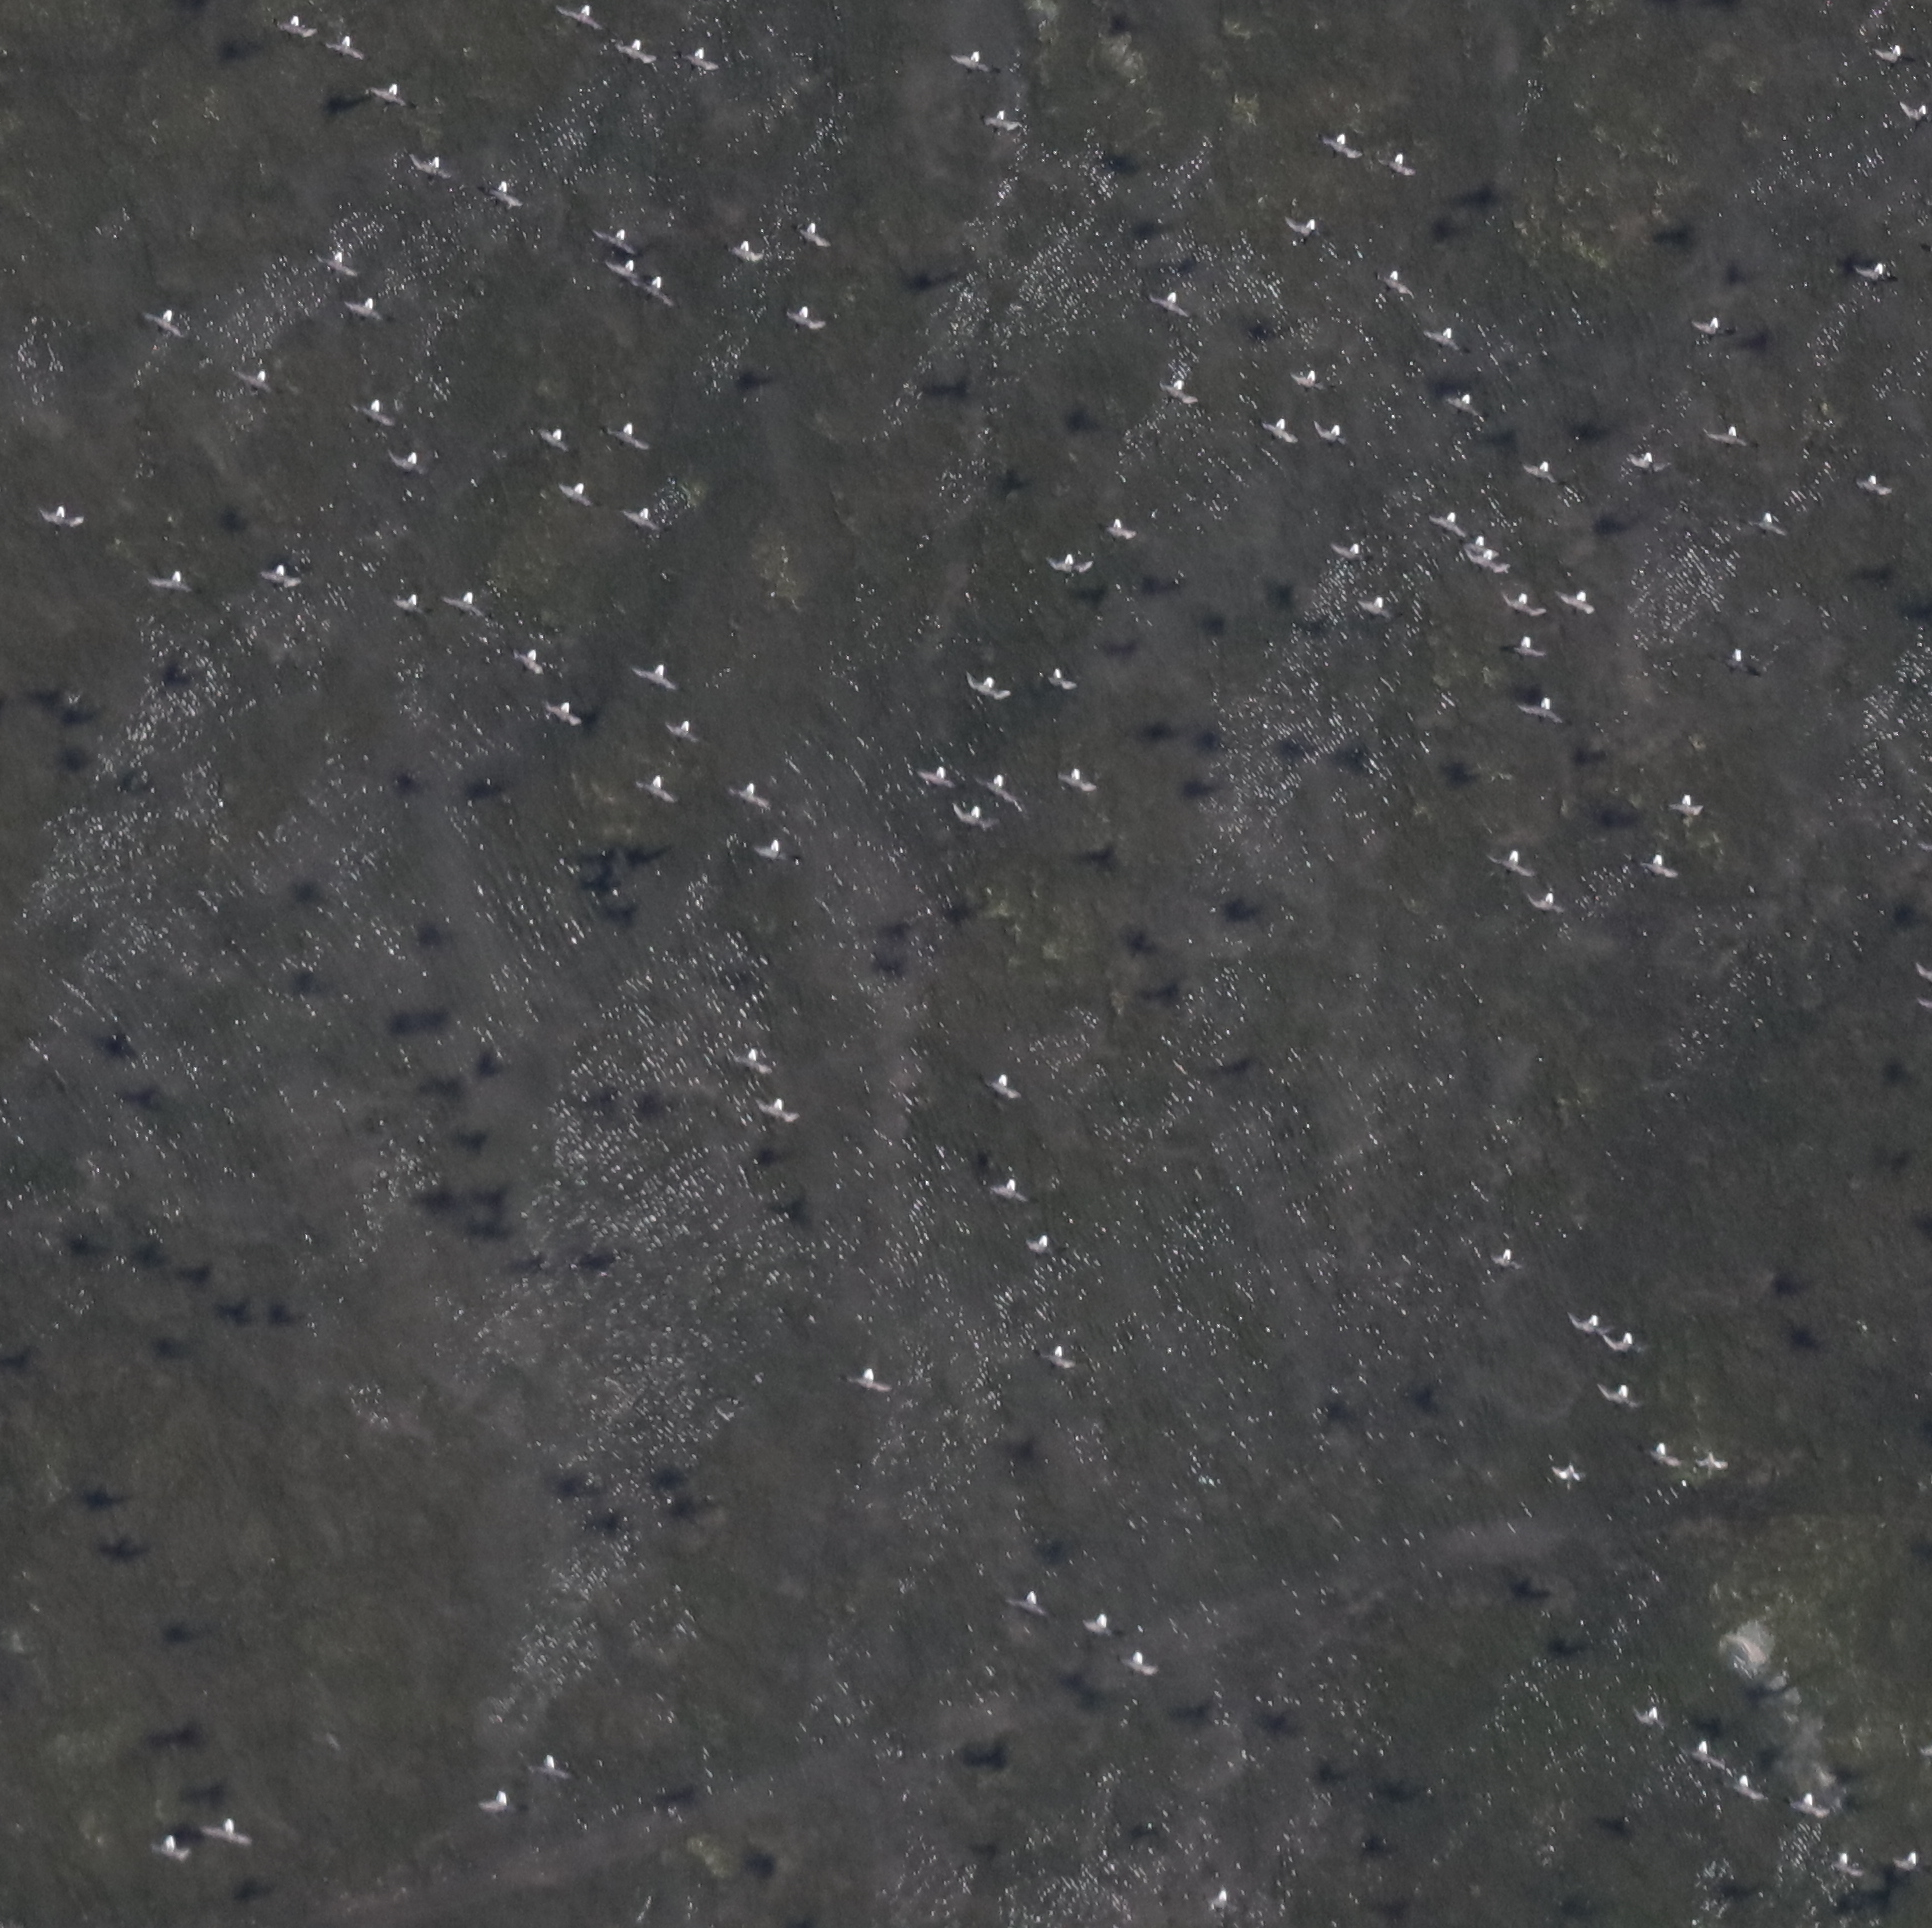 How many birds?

108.